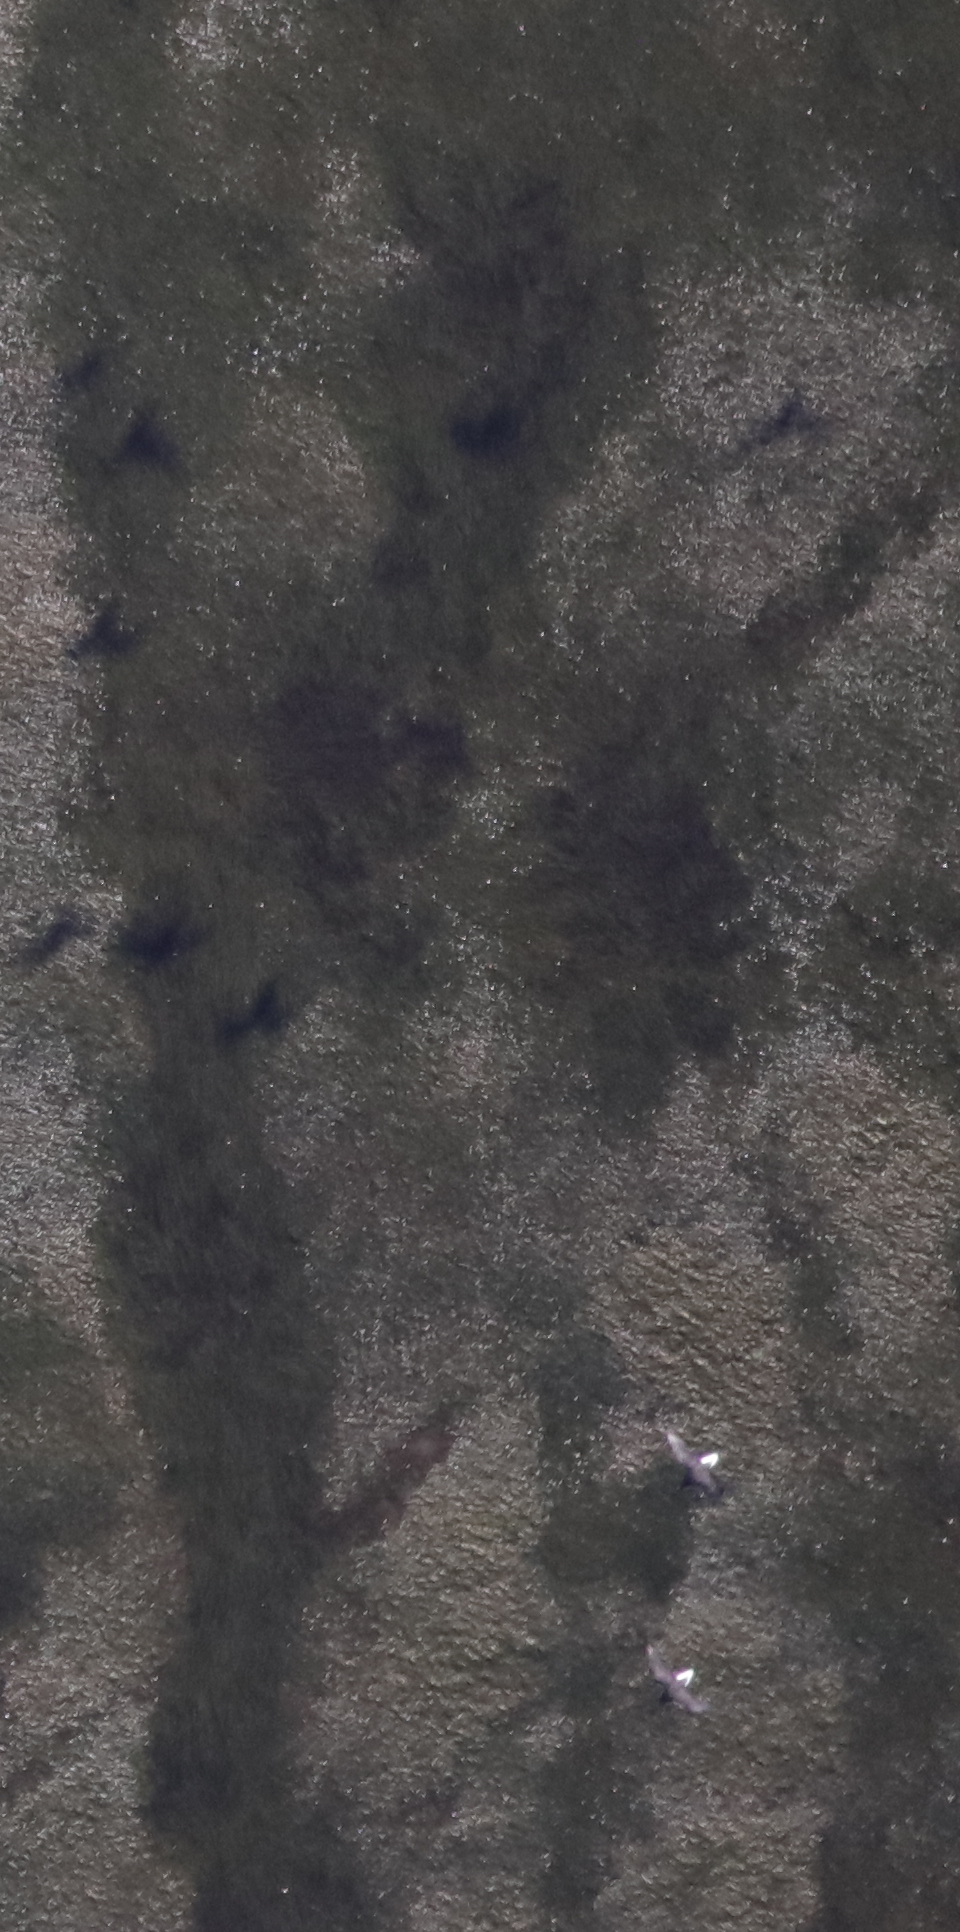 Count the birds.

2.